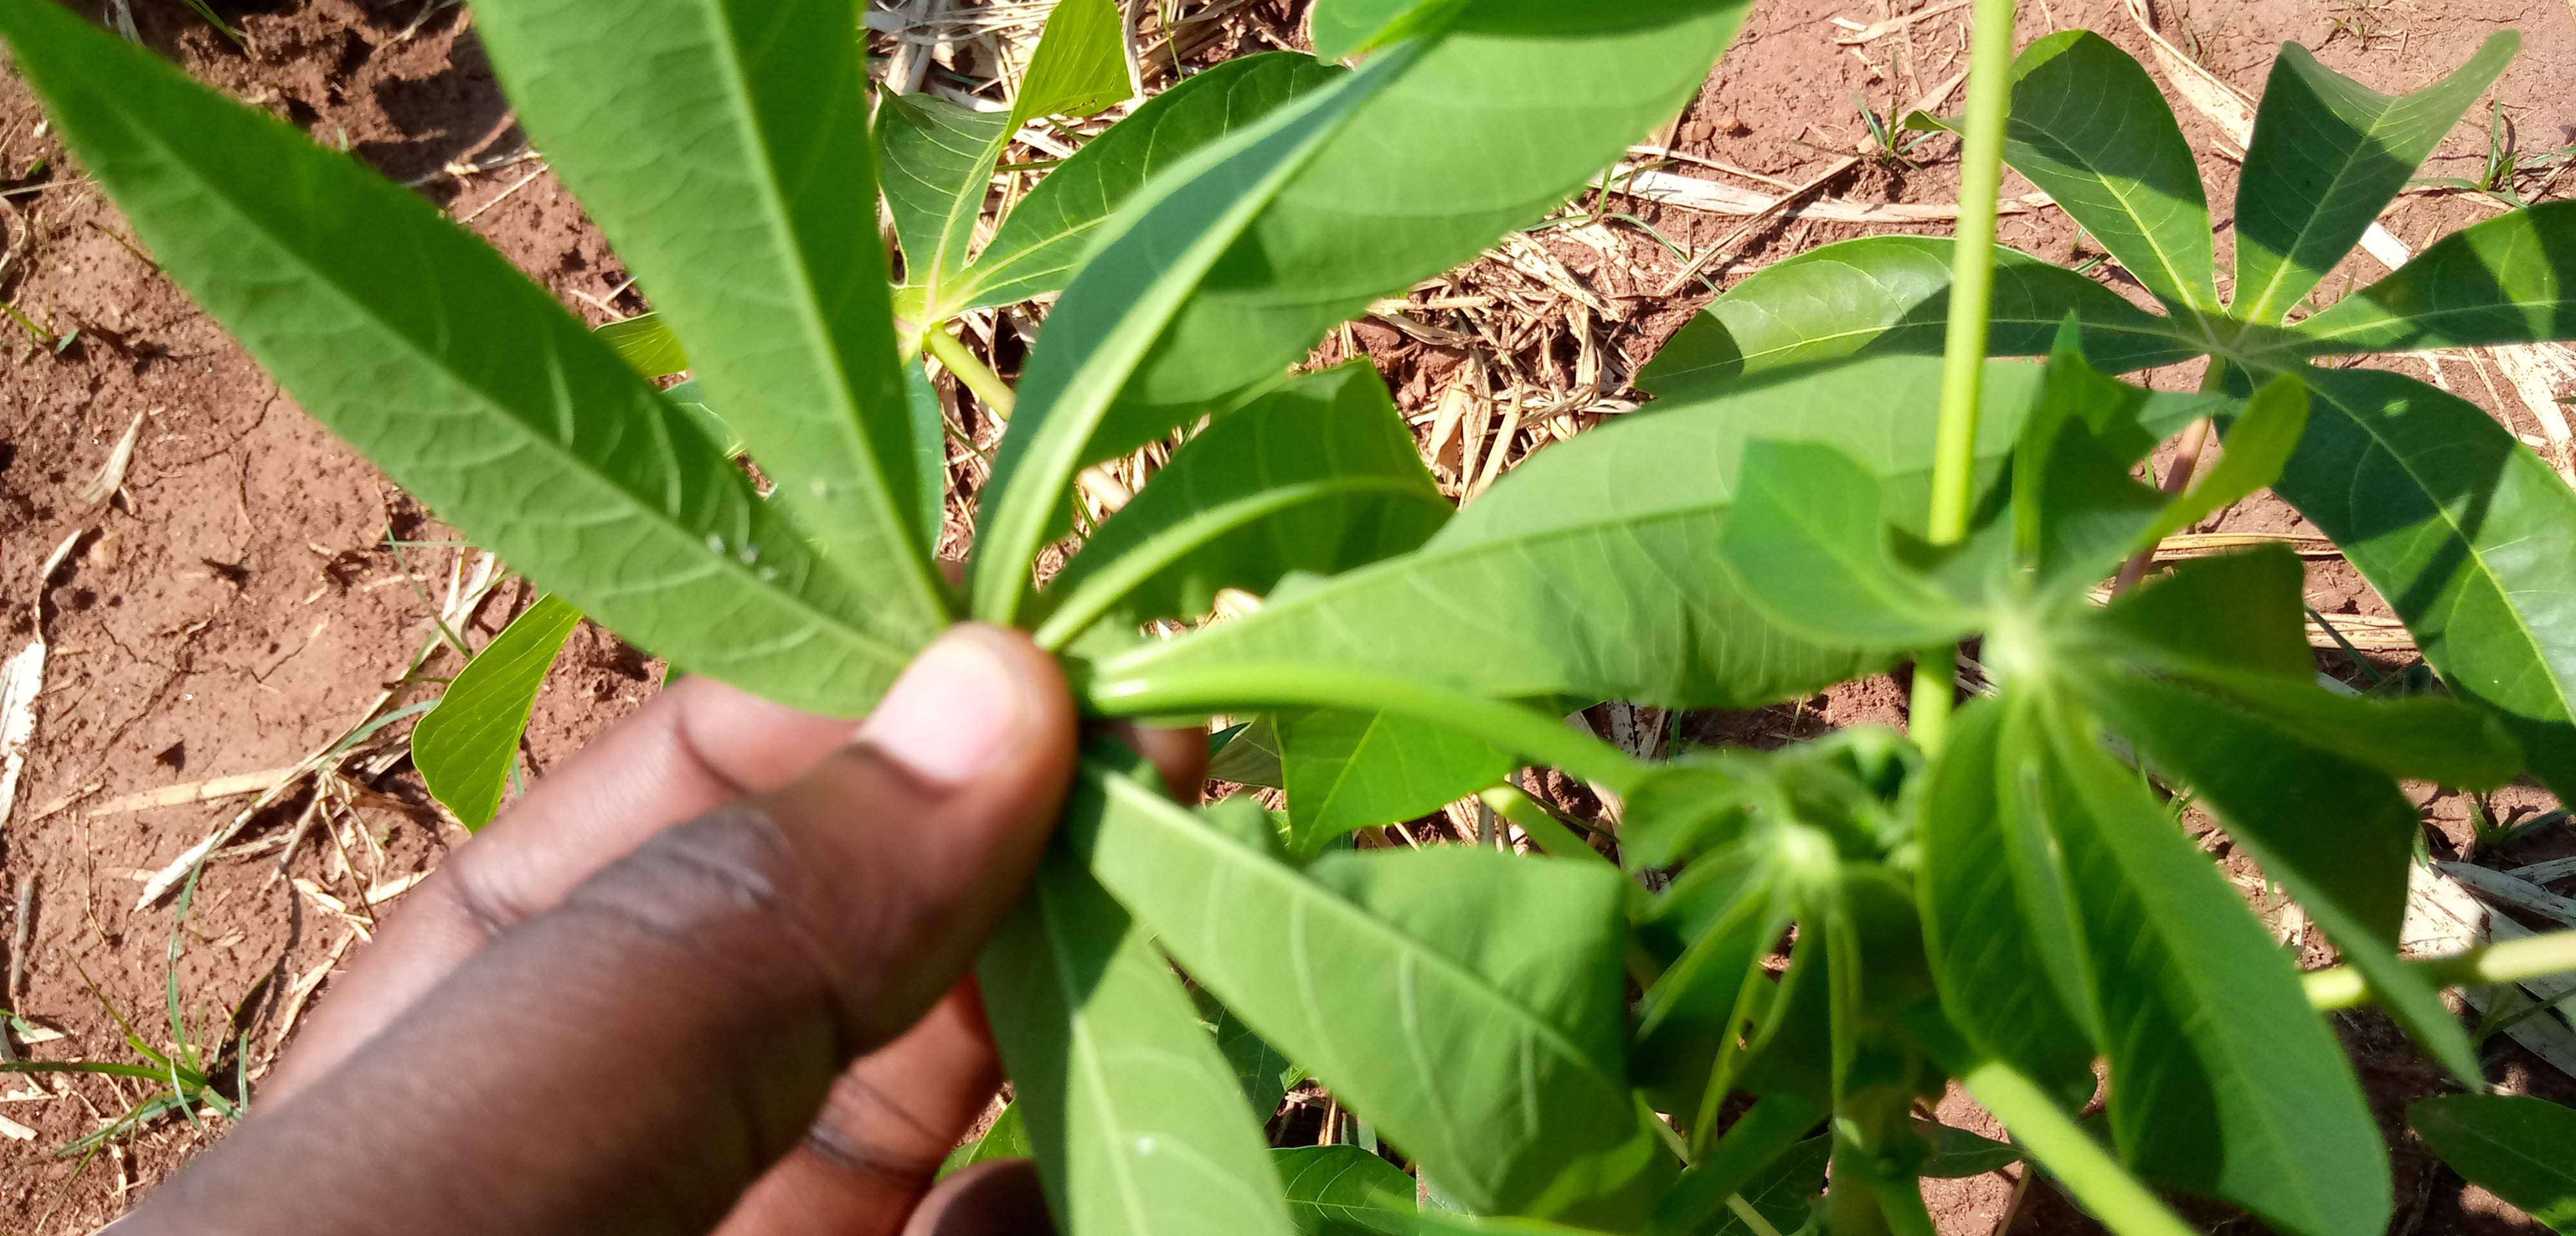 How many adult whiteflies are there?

4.